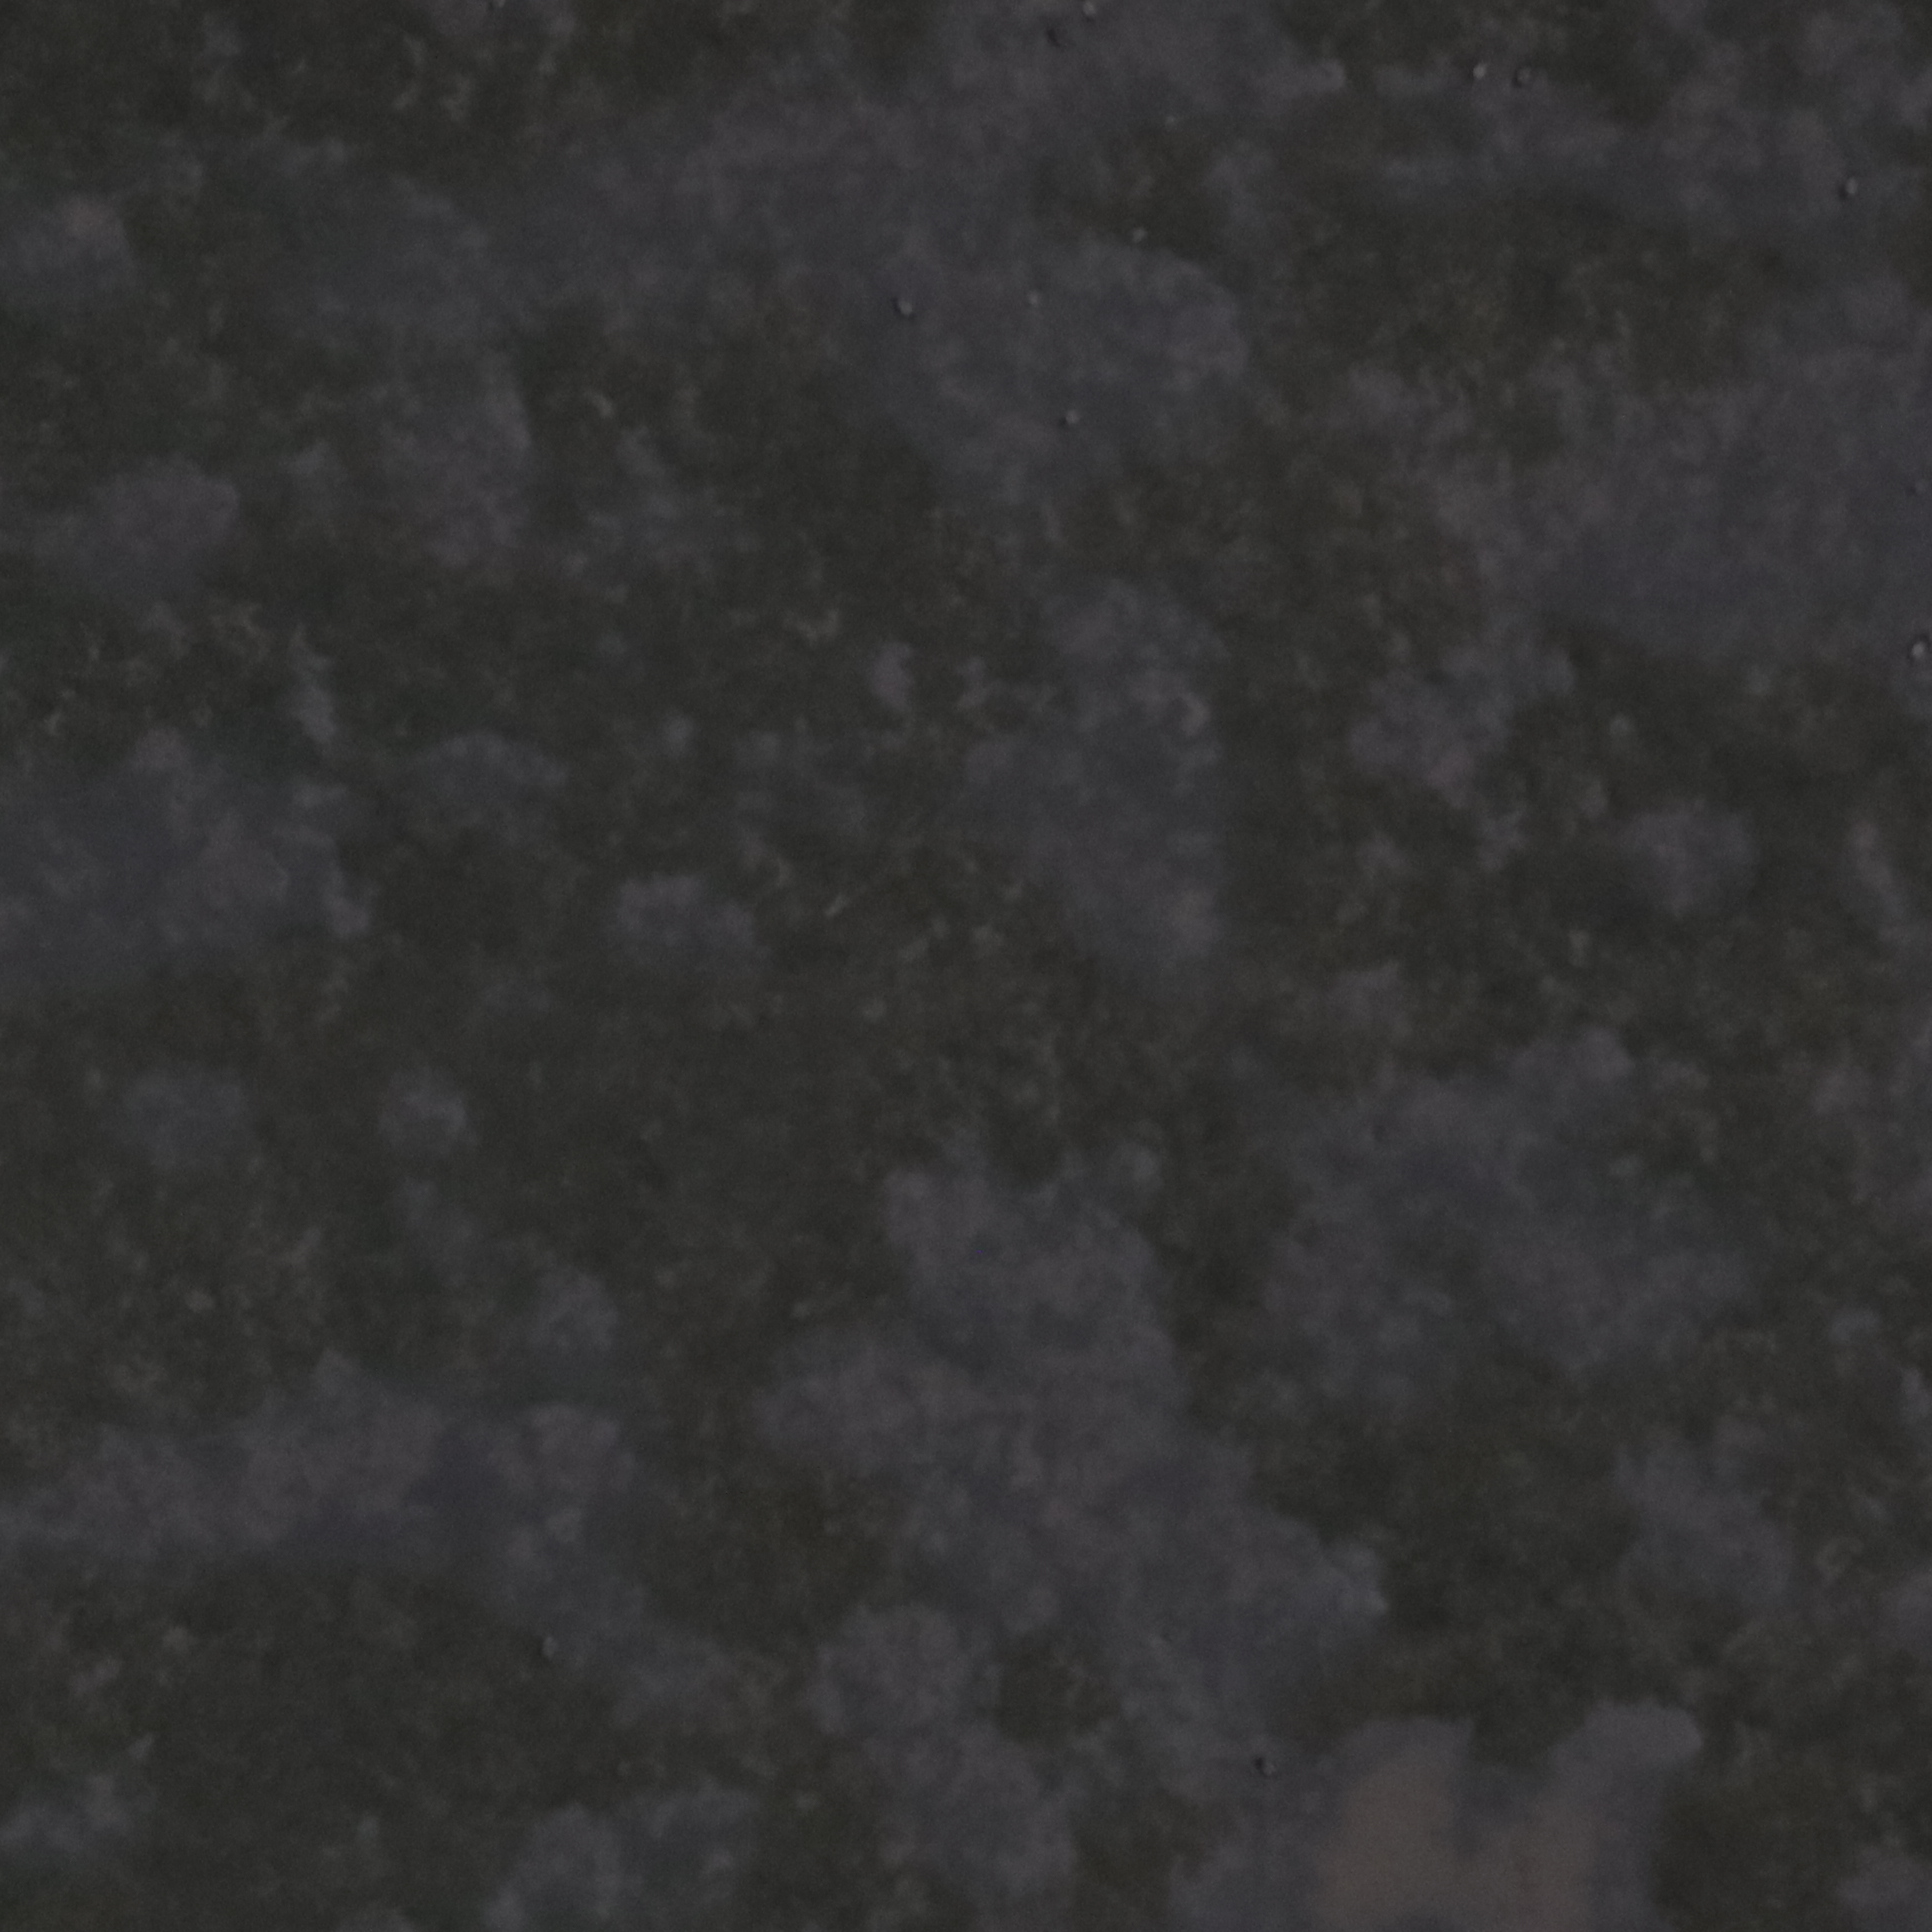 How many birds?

13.